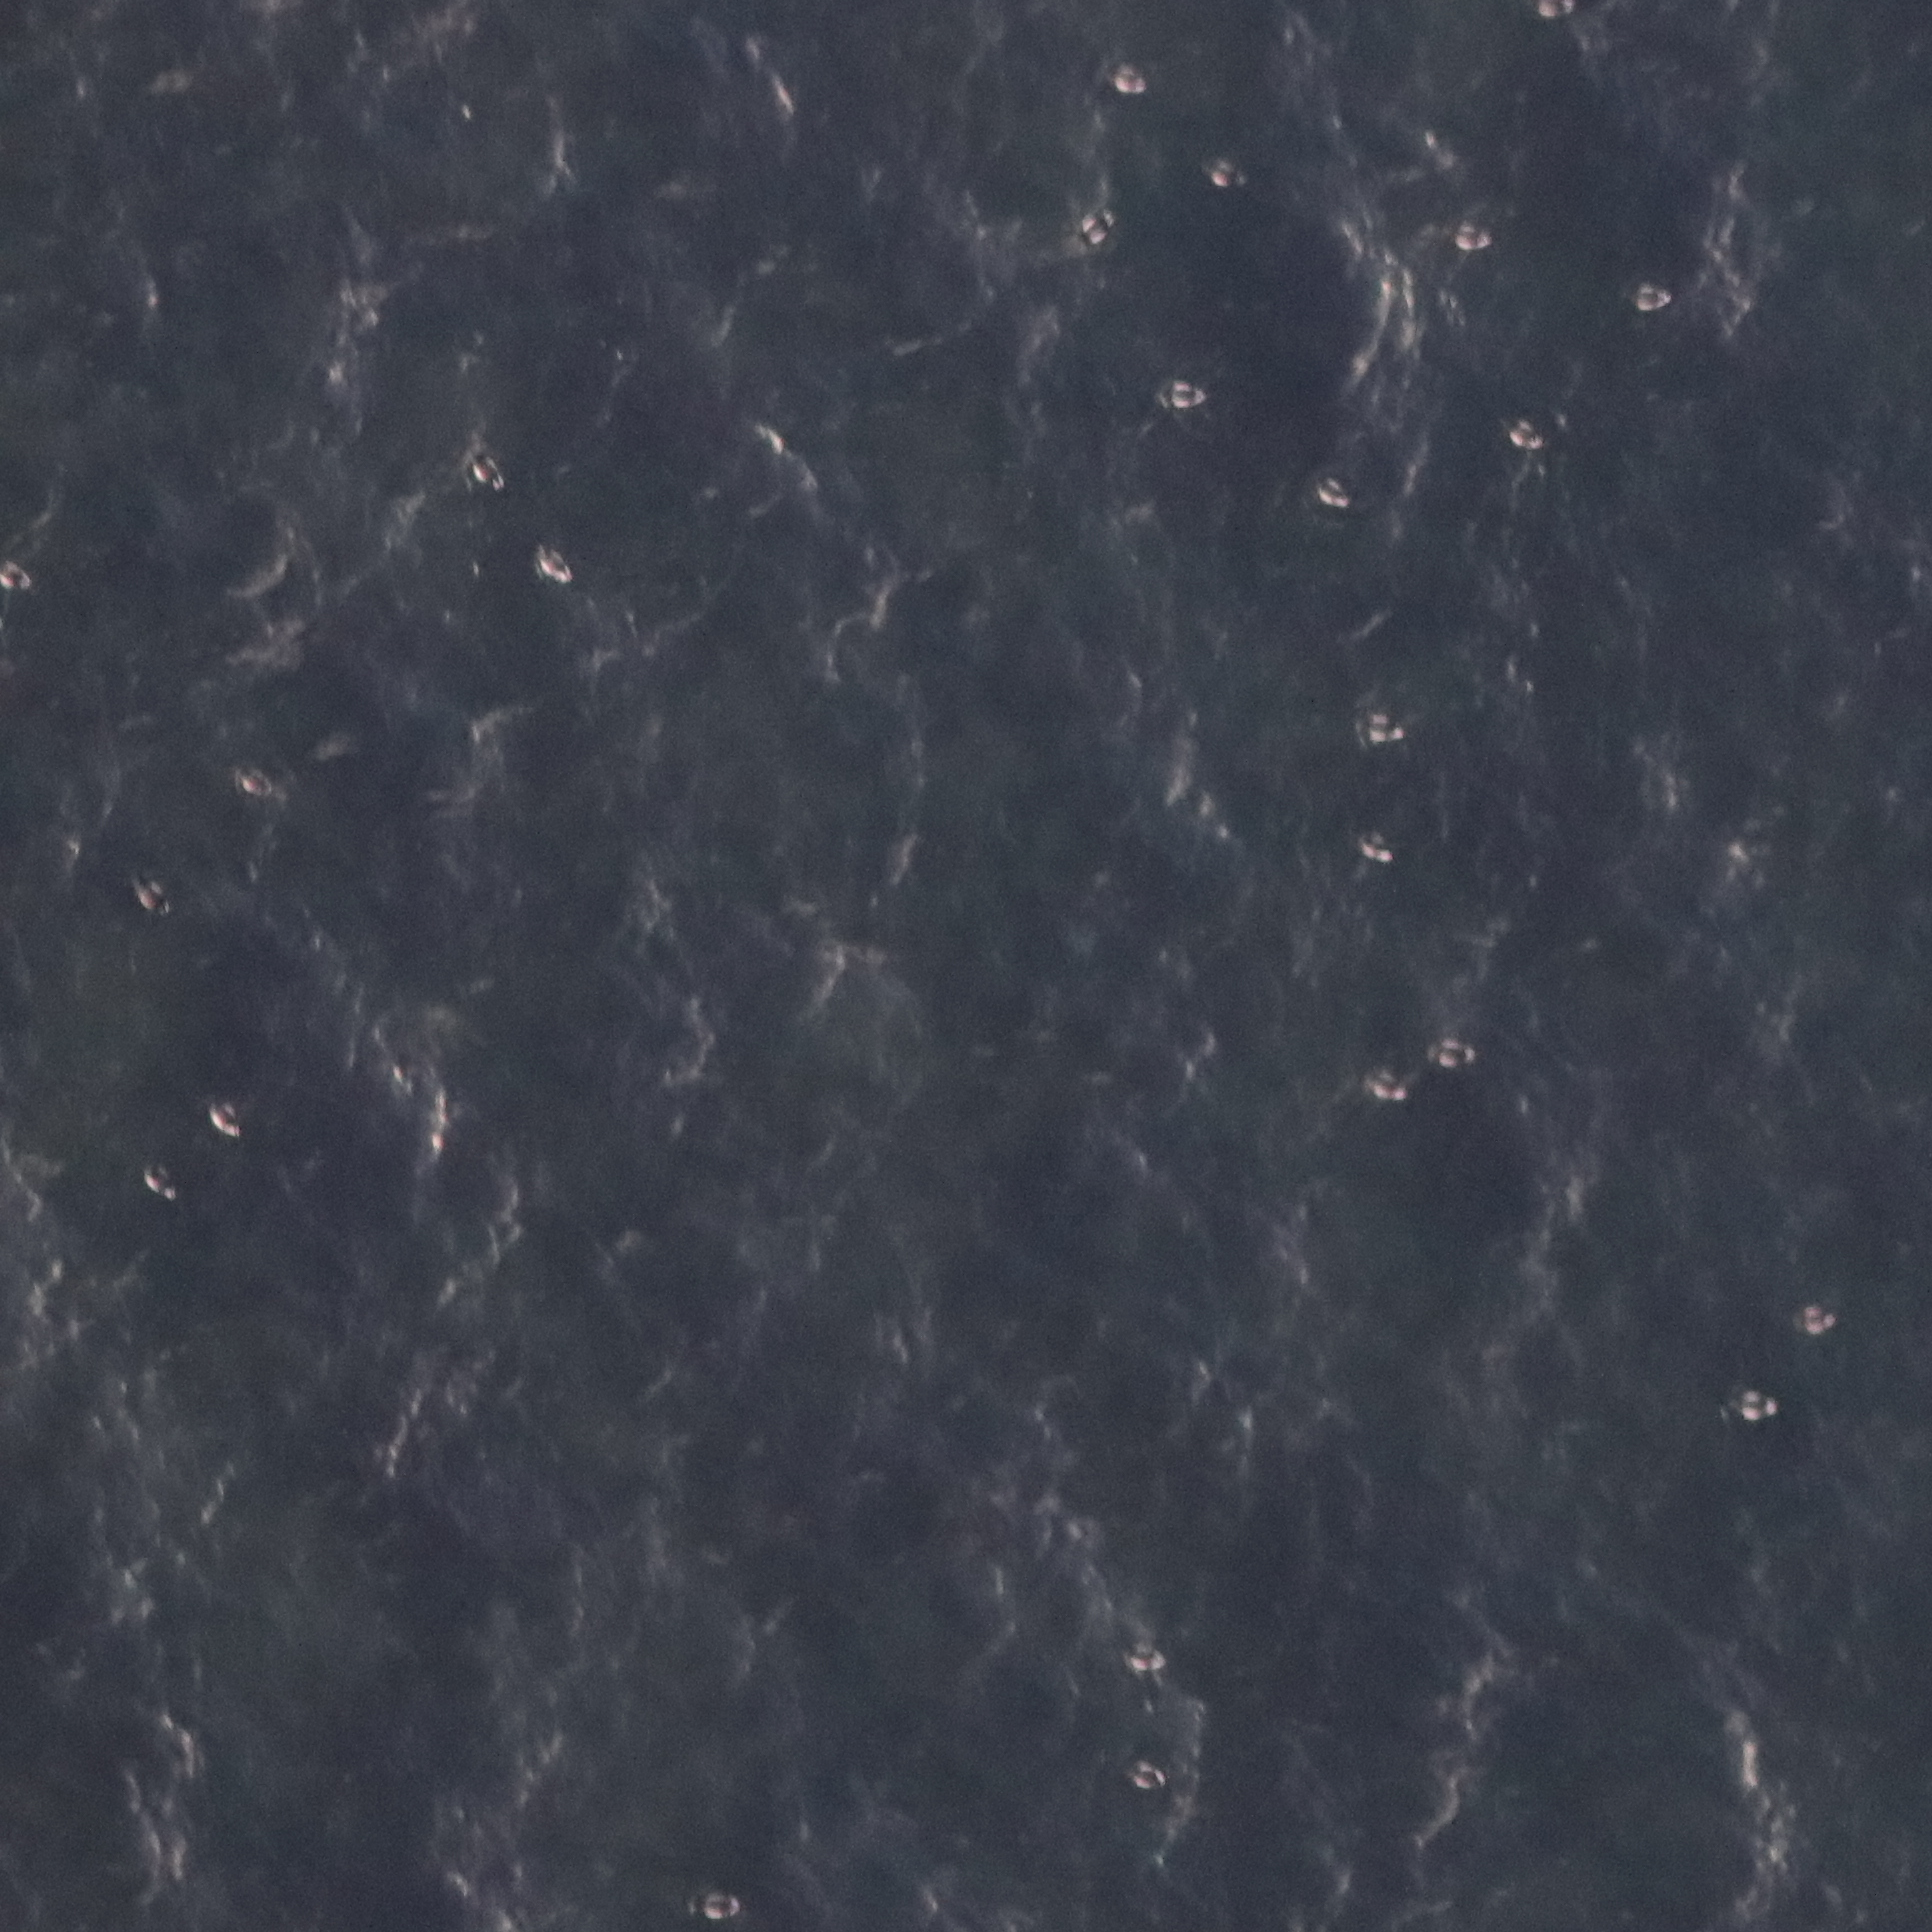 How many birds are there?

24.